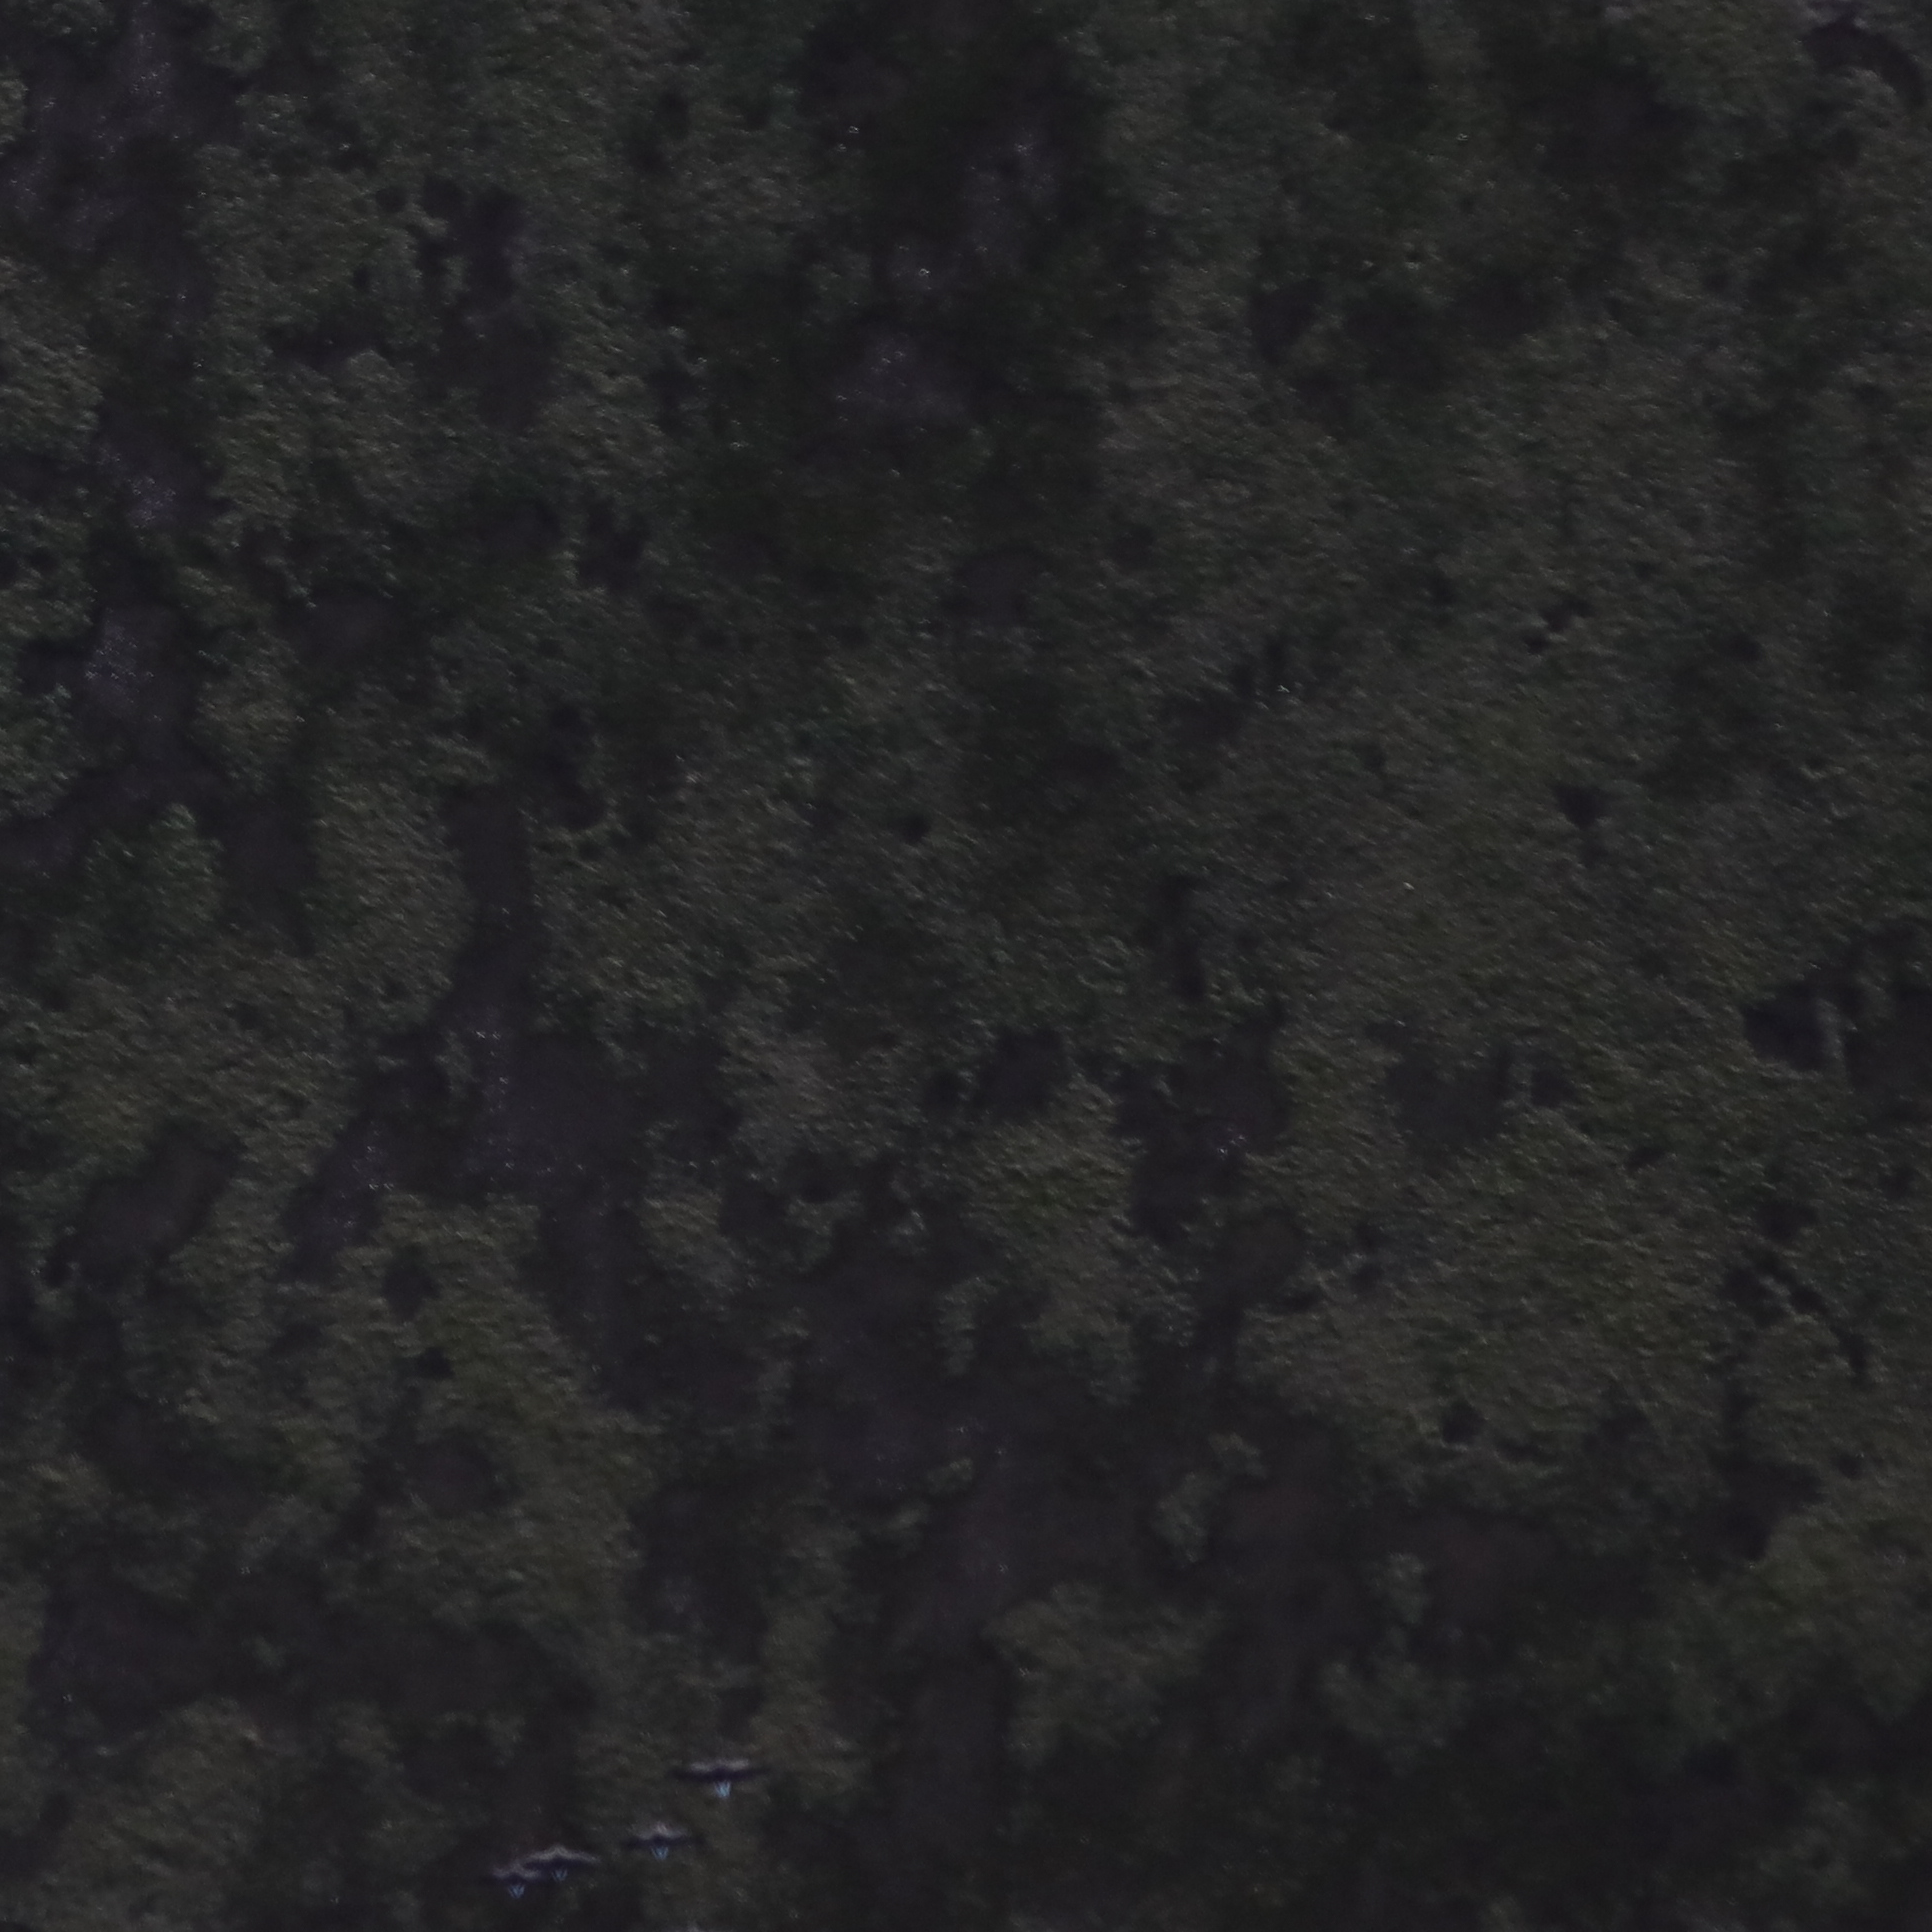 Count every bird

4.